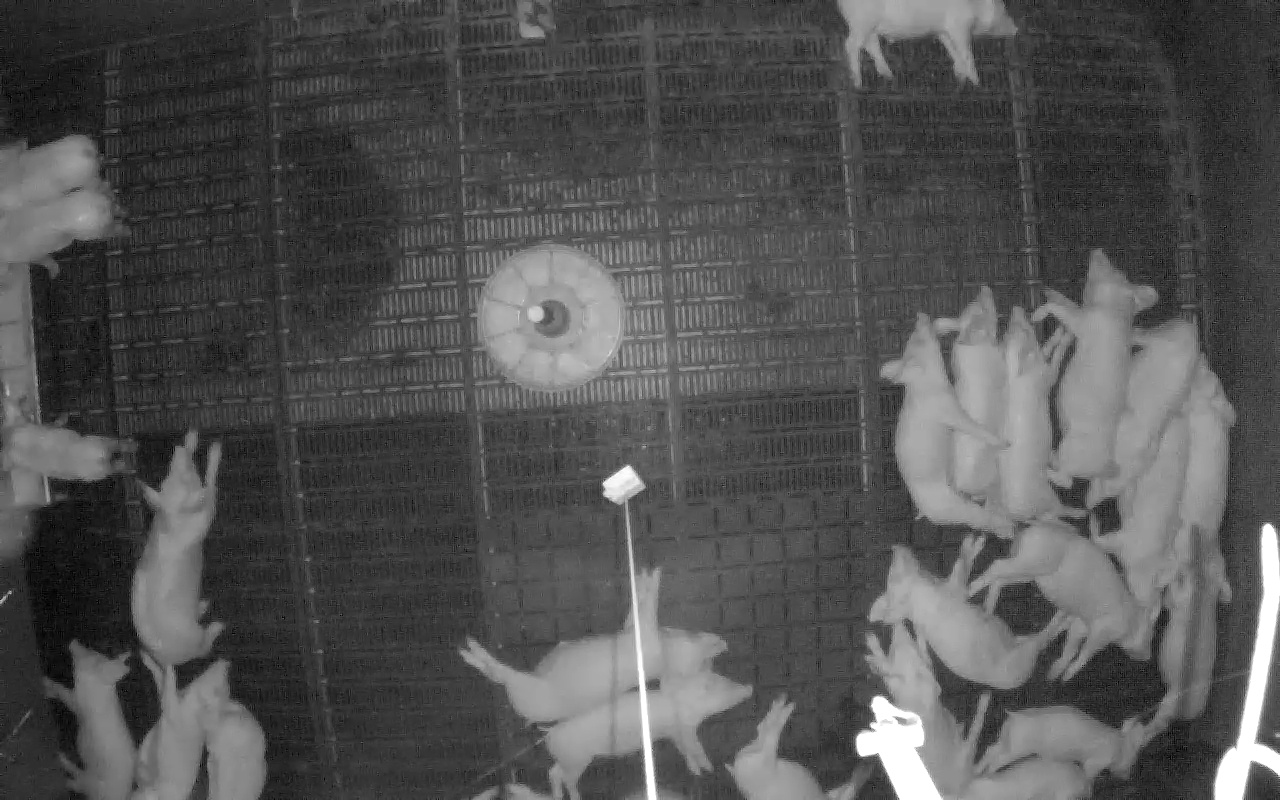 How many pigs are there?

24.